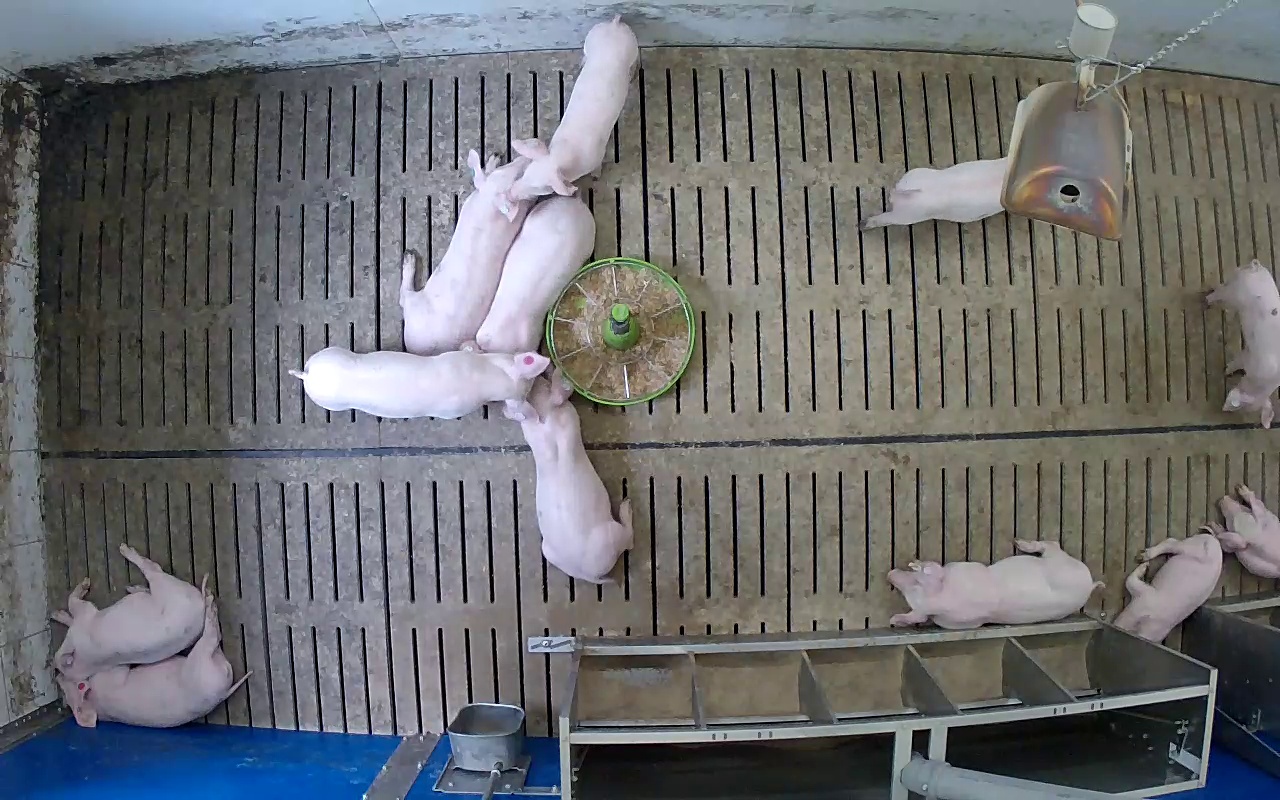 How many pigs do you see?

12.